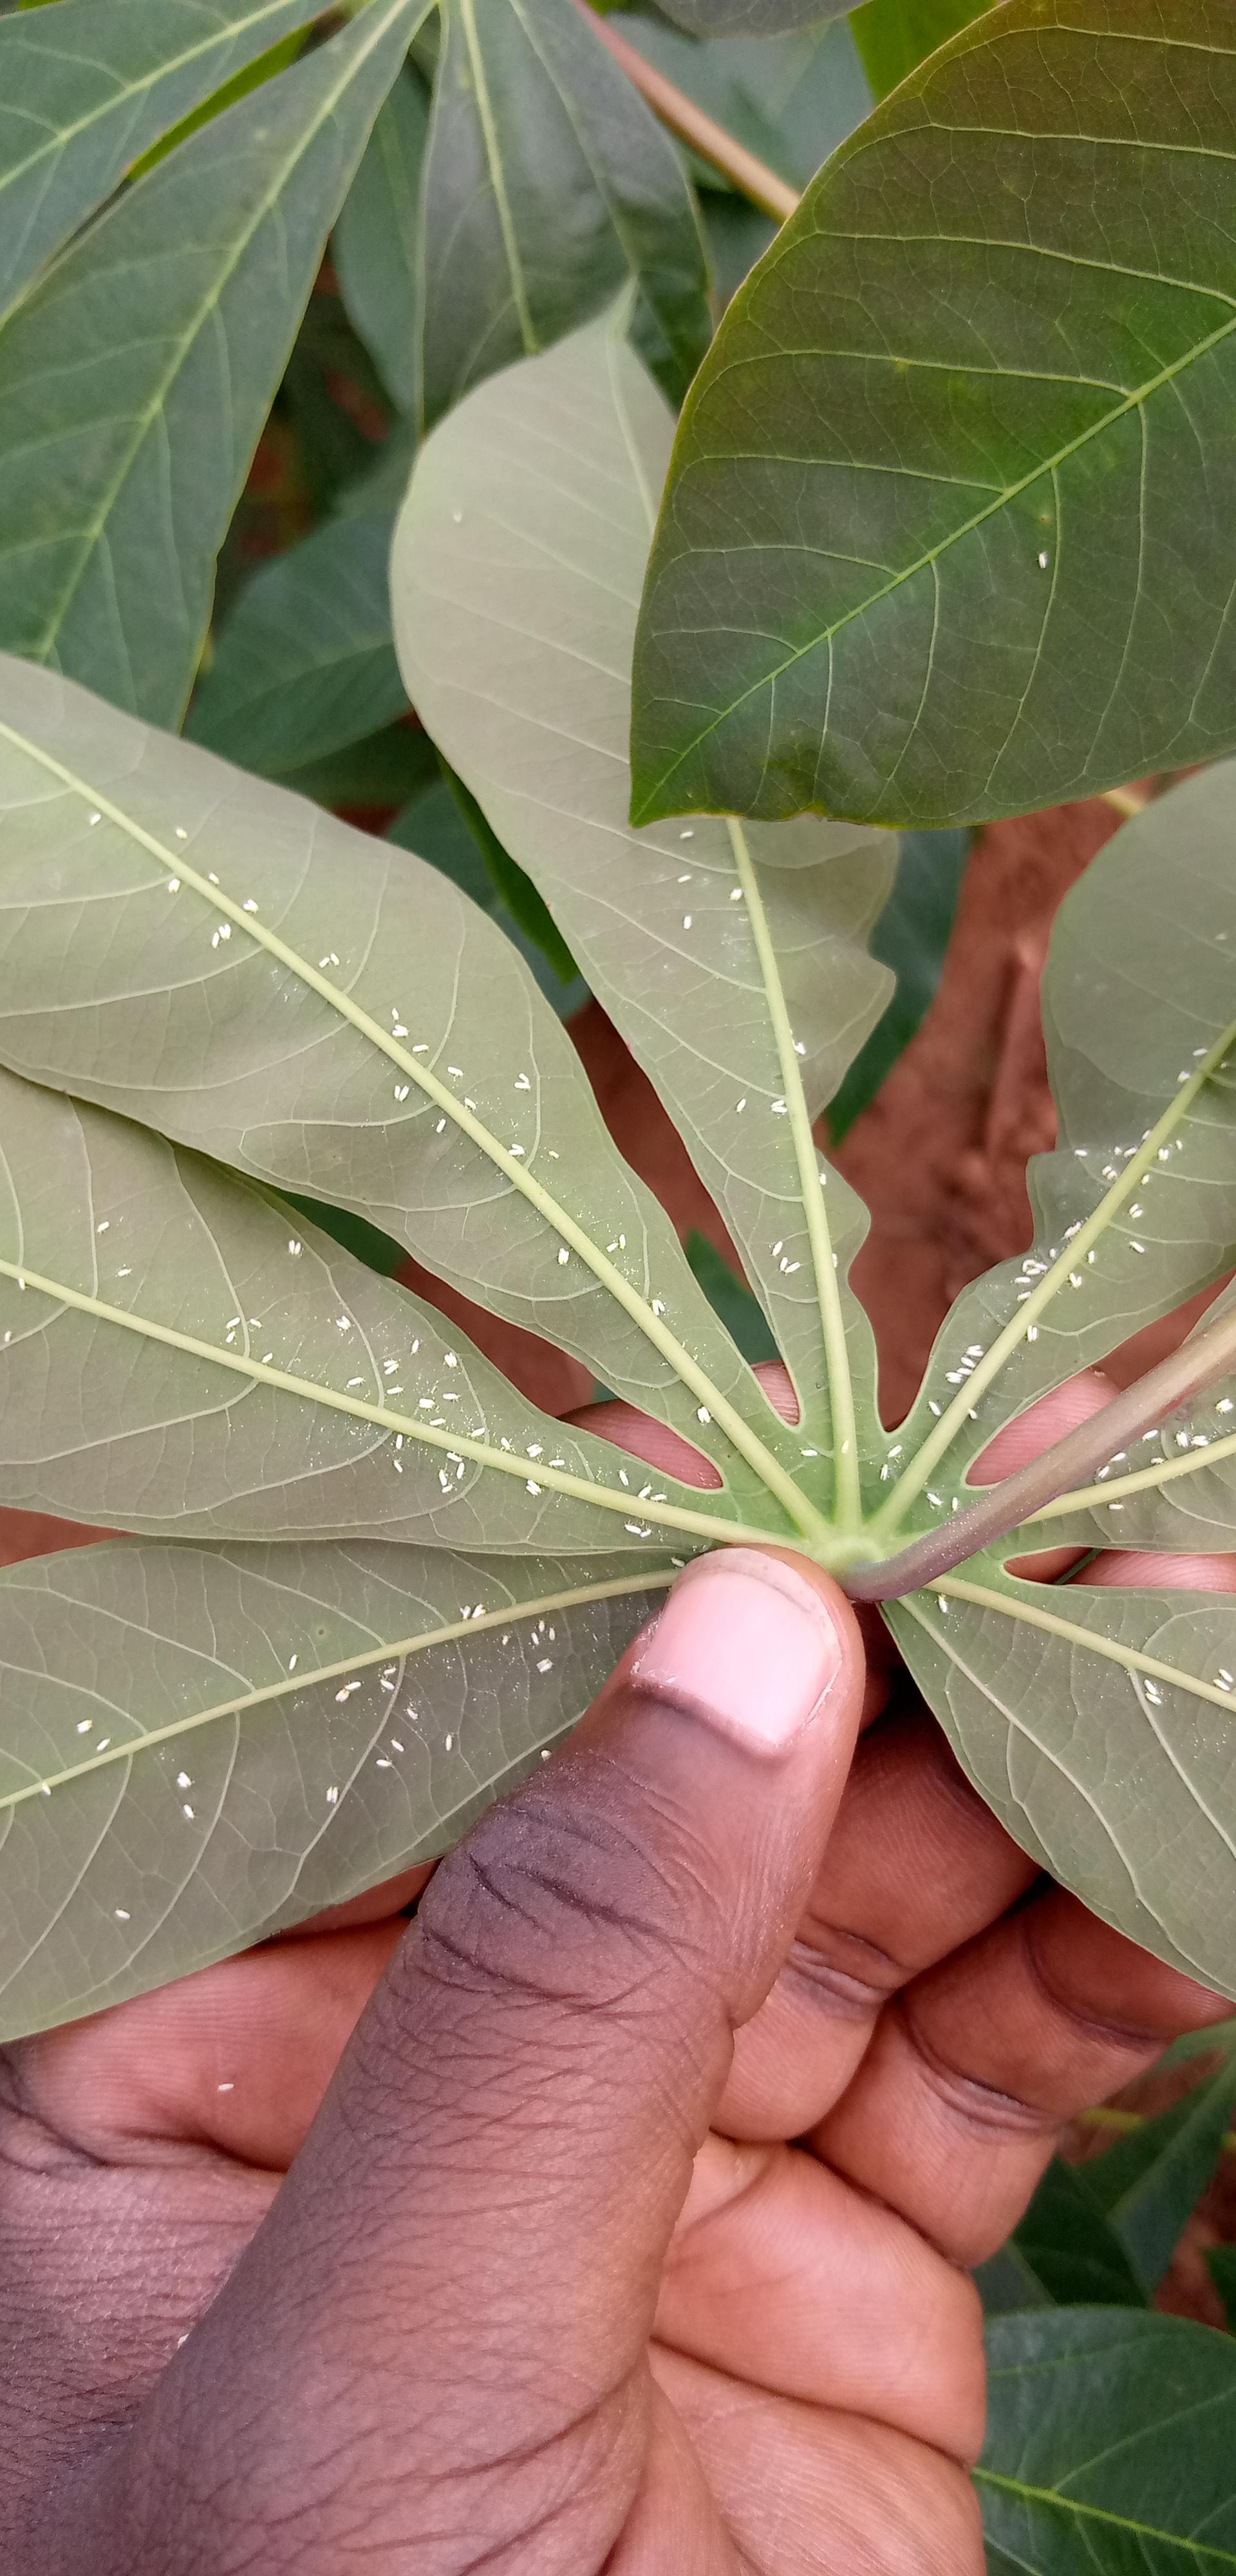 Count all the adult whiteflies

178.